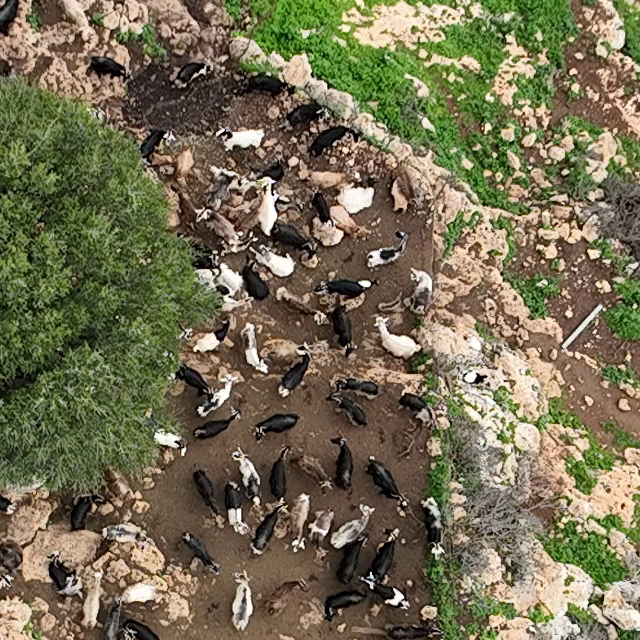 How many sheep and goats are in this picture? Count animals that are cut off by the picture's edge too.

74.